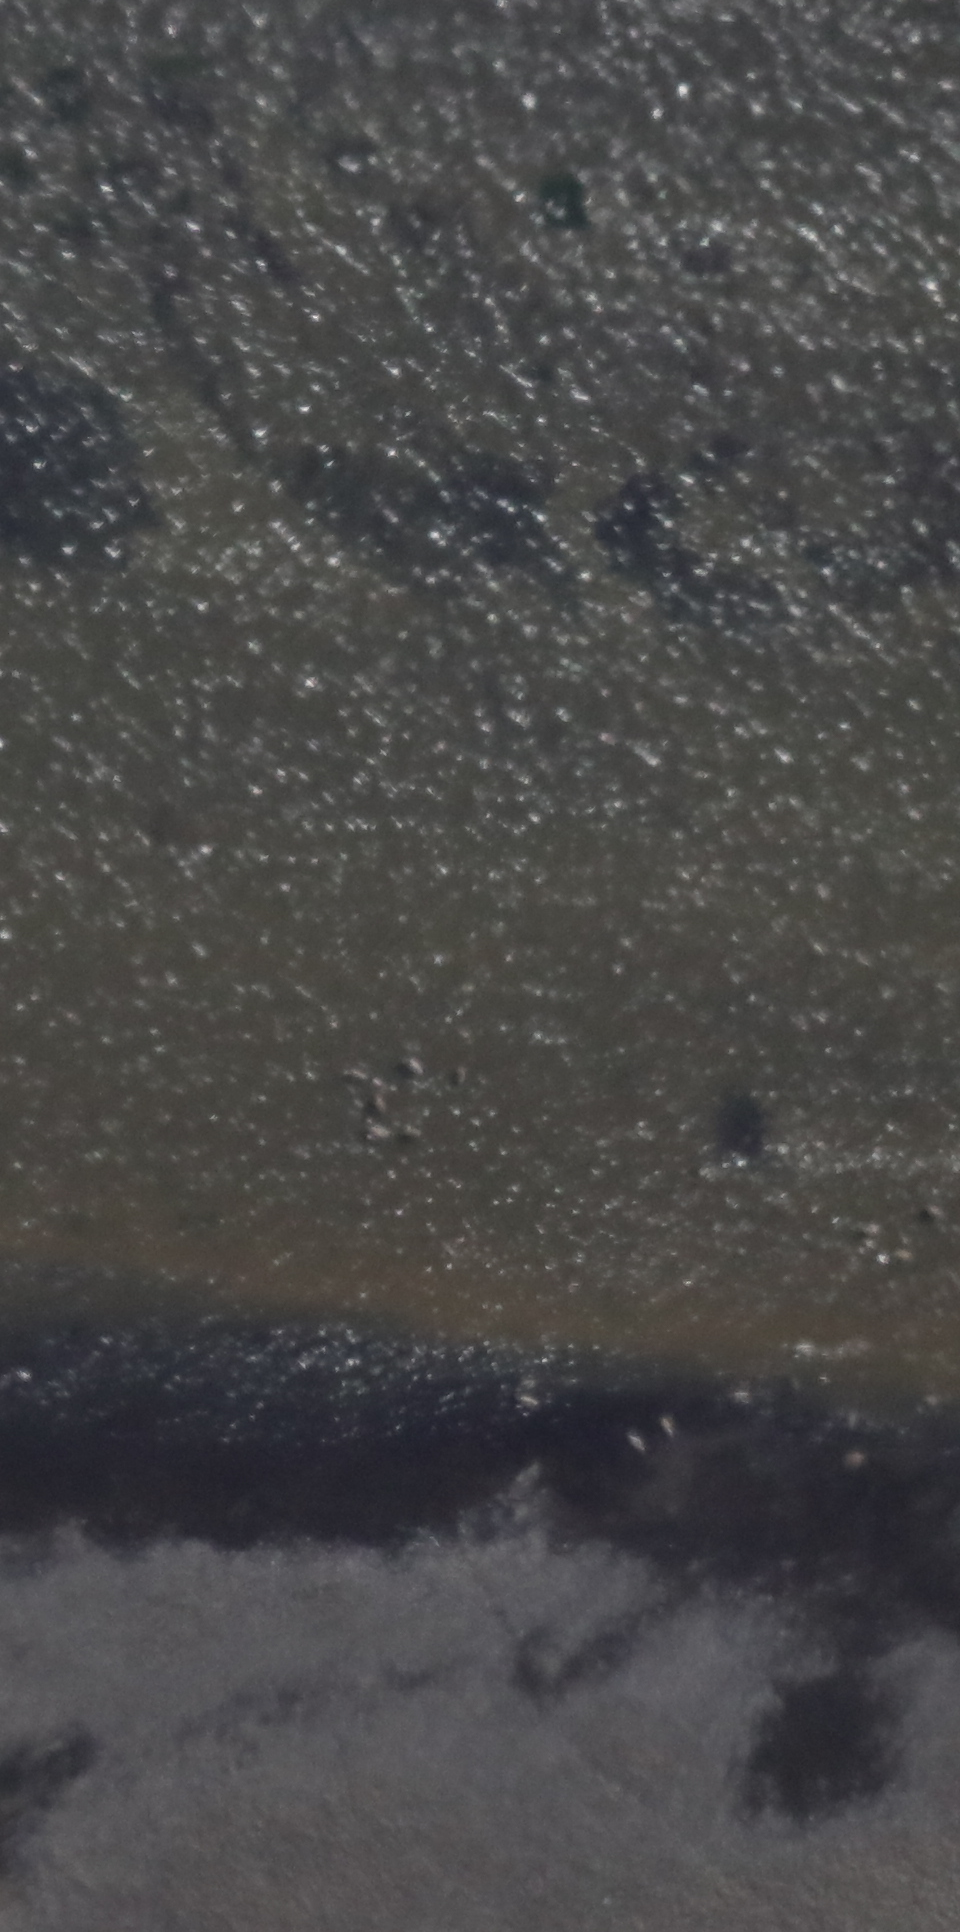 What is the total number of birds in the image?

12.